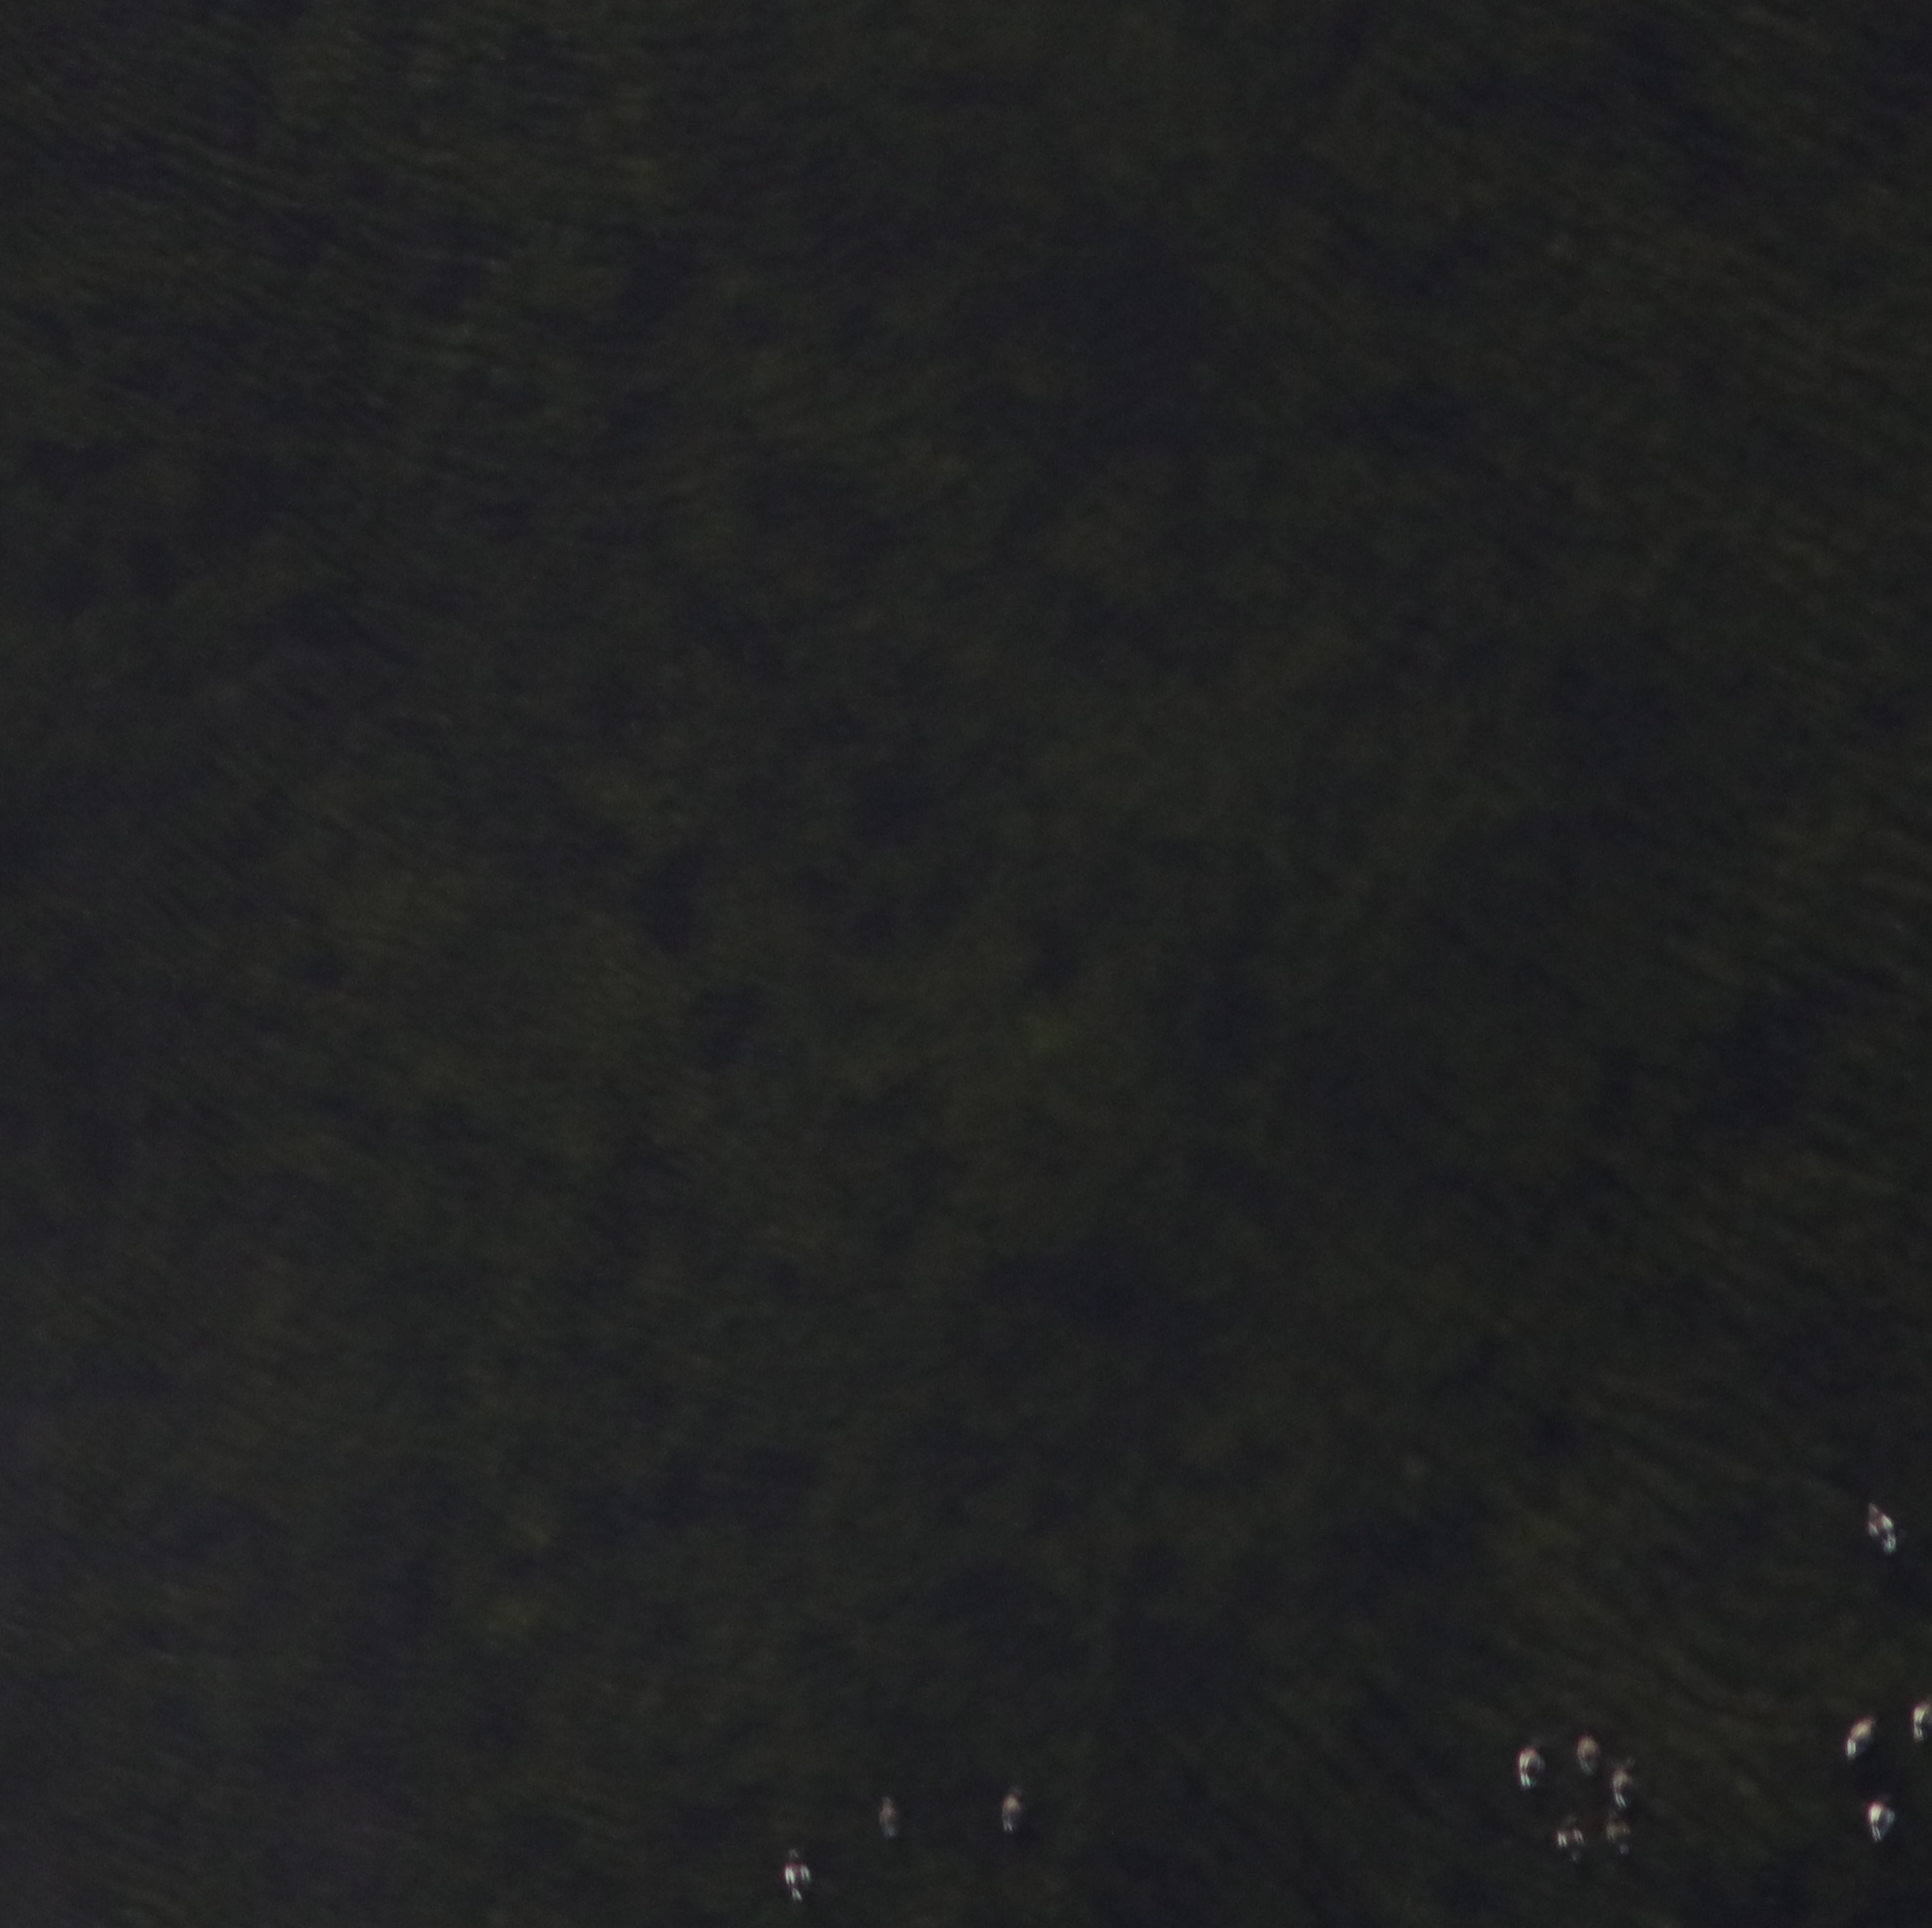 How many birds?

12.